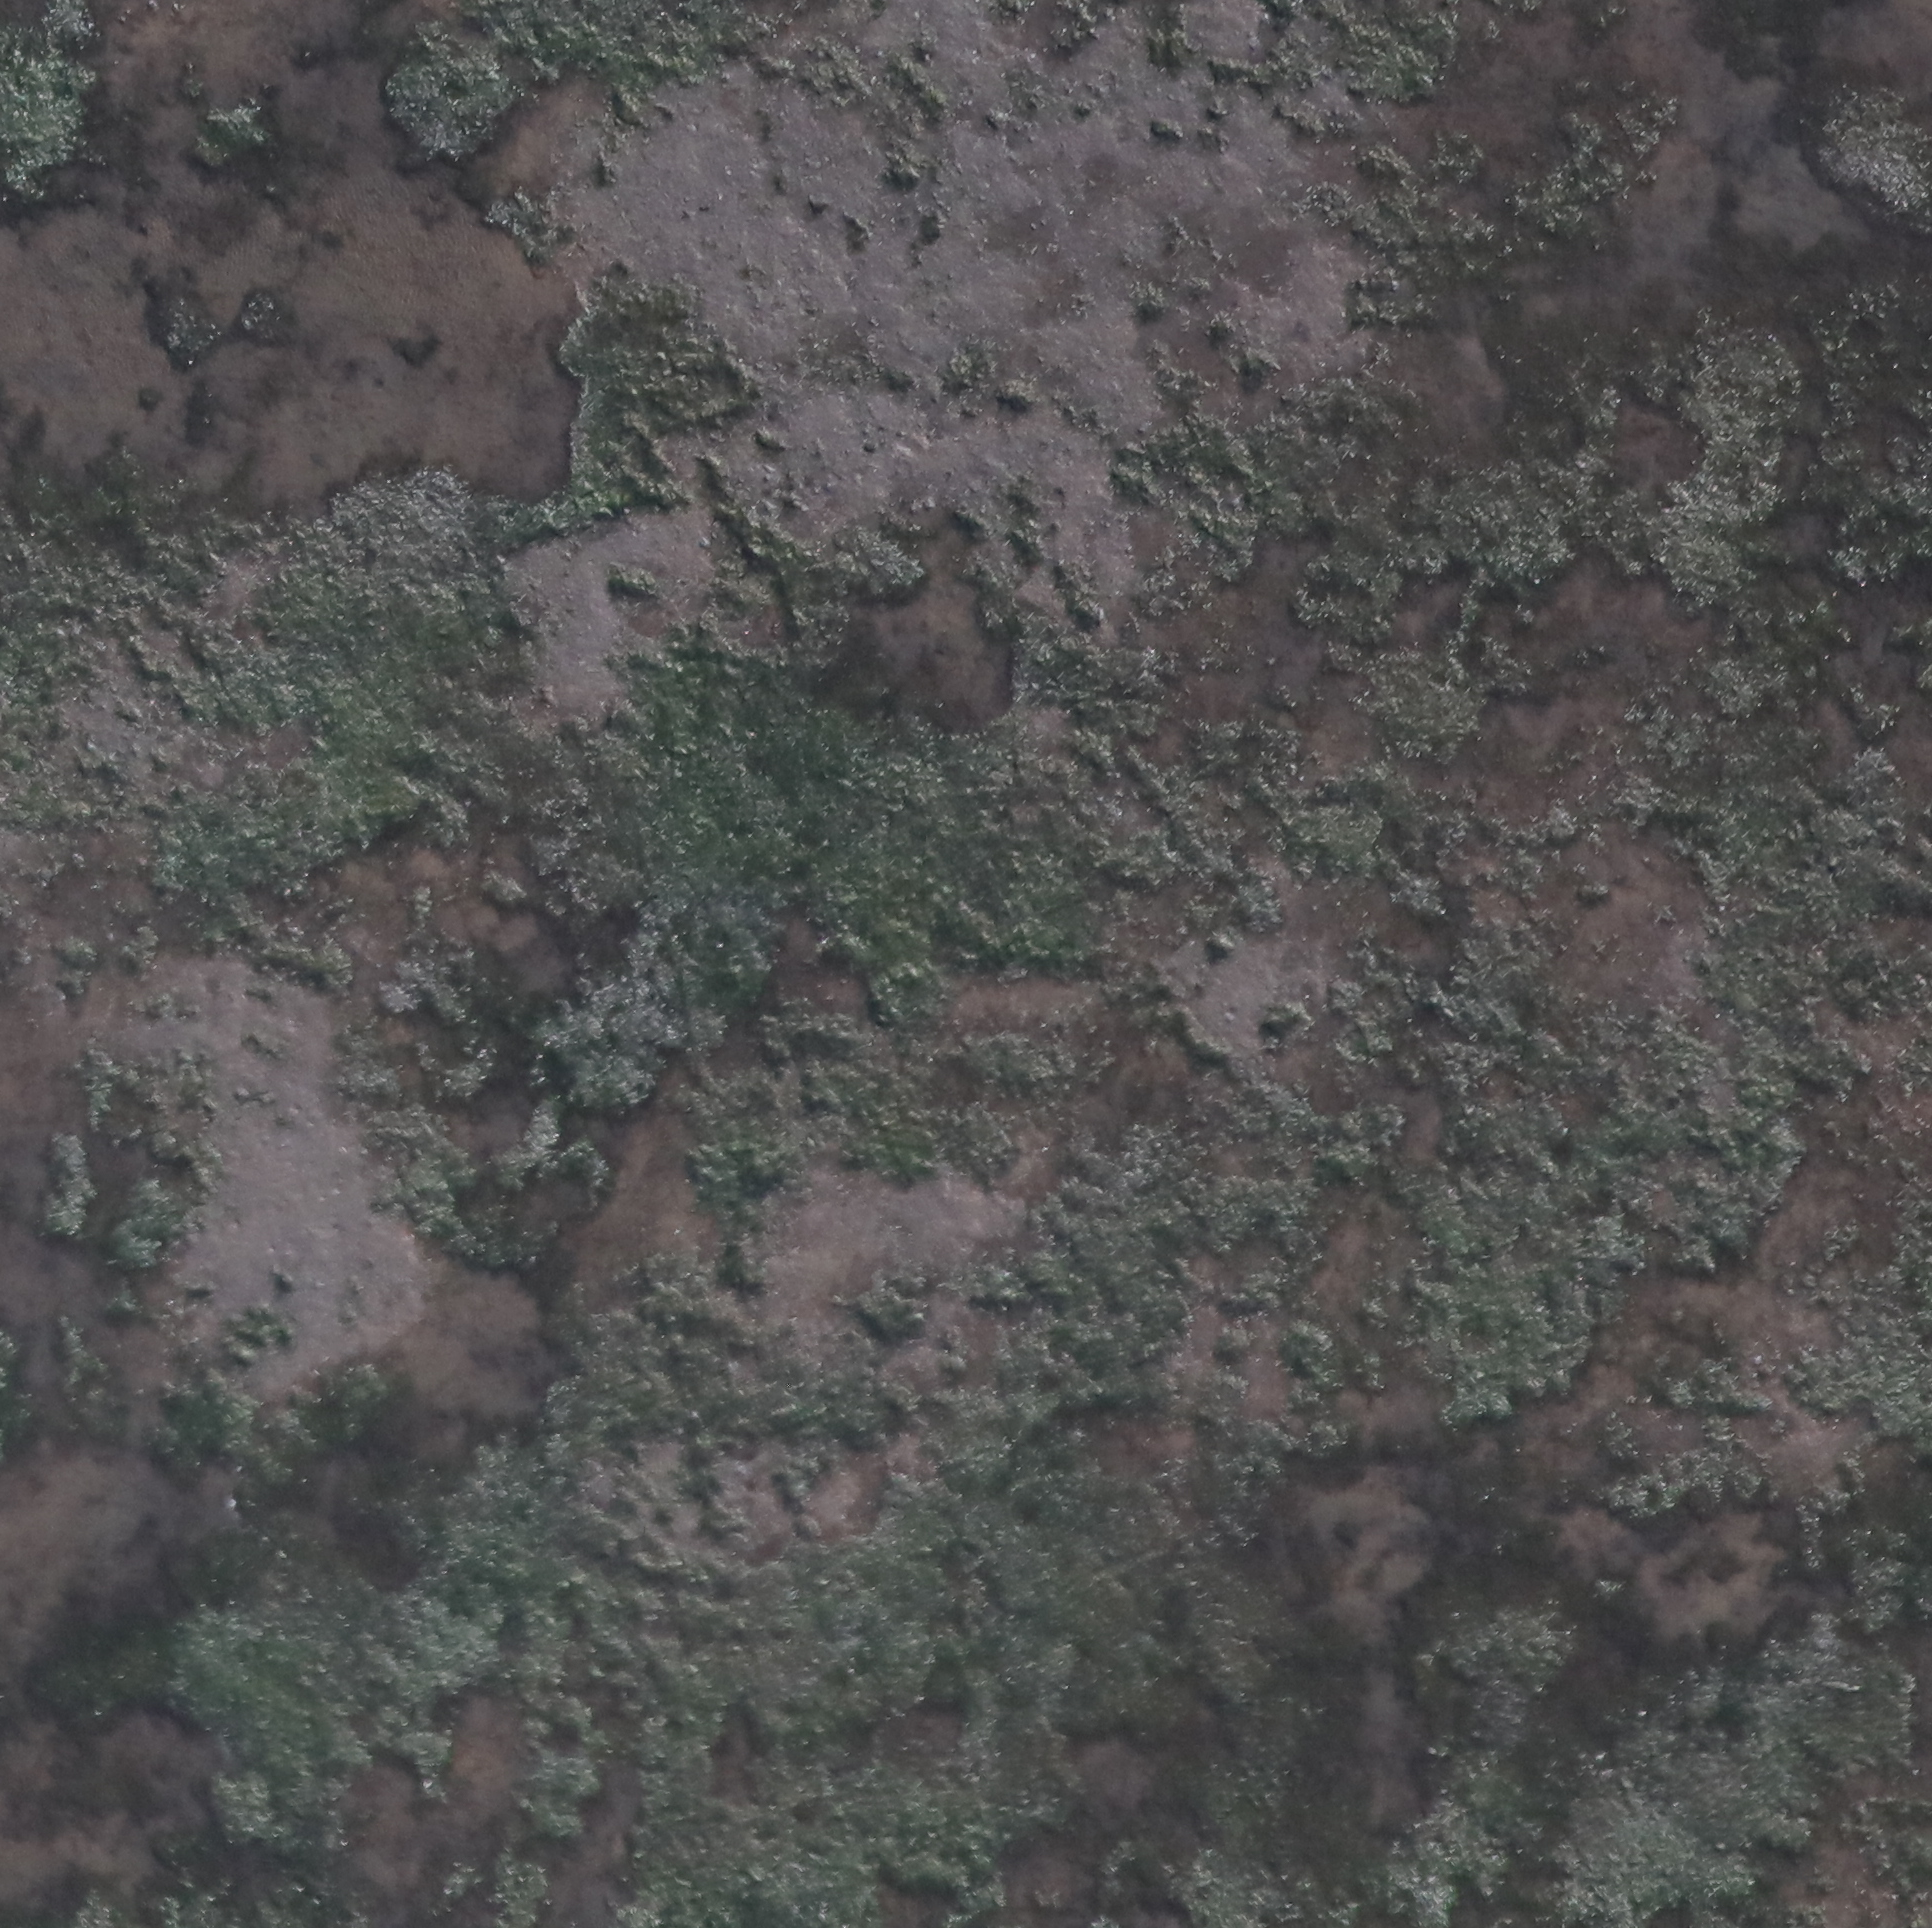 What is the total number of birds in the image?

0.